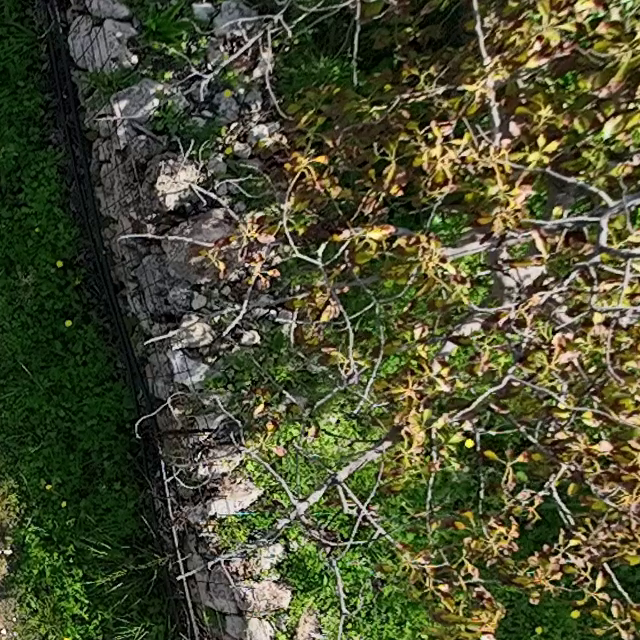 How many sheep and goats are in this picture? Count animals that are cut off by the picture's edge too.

0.